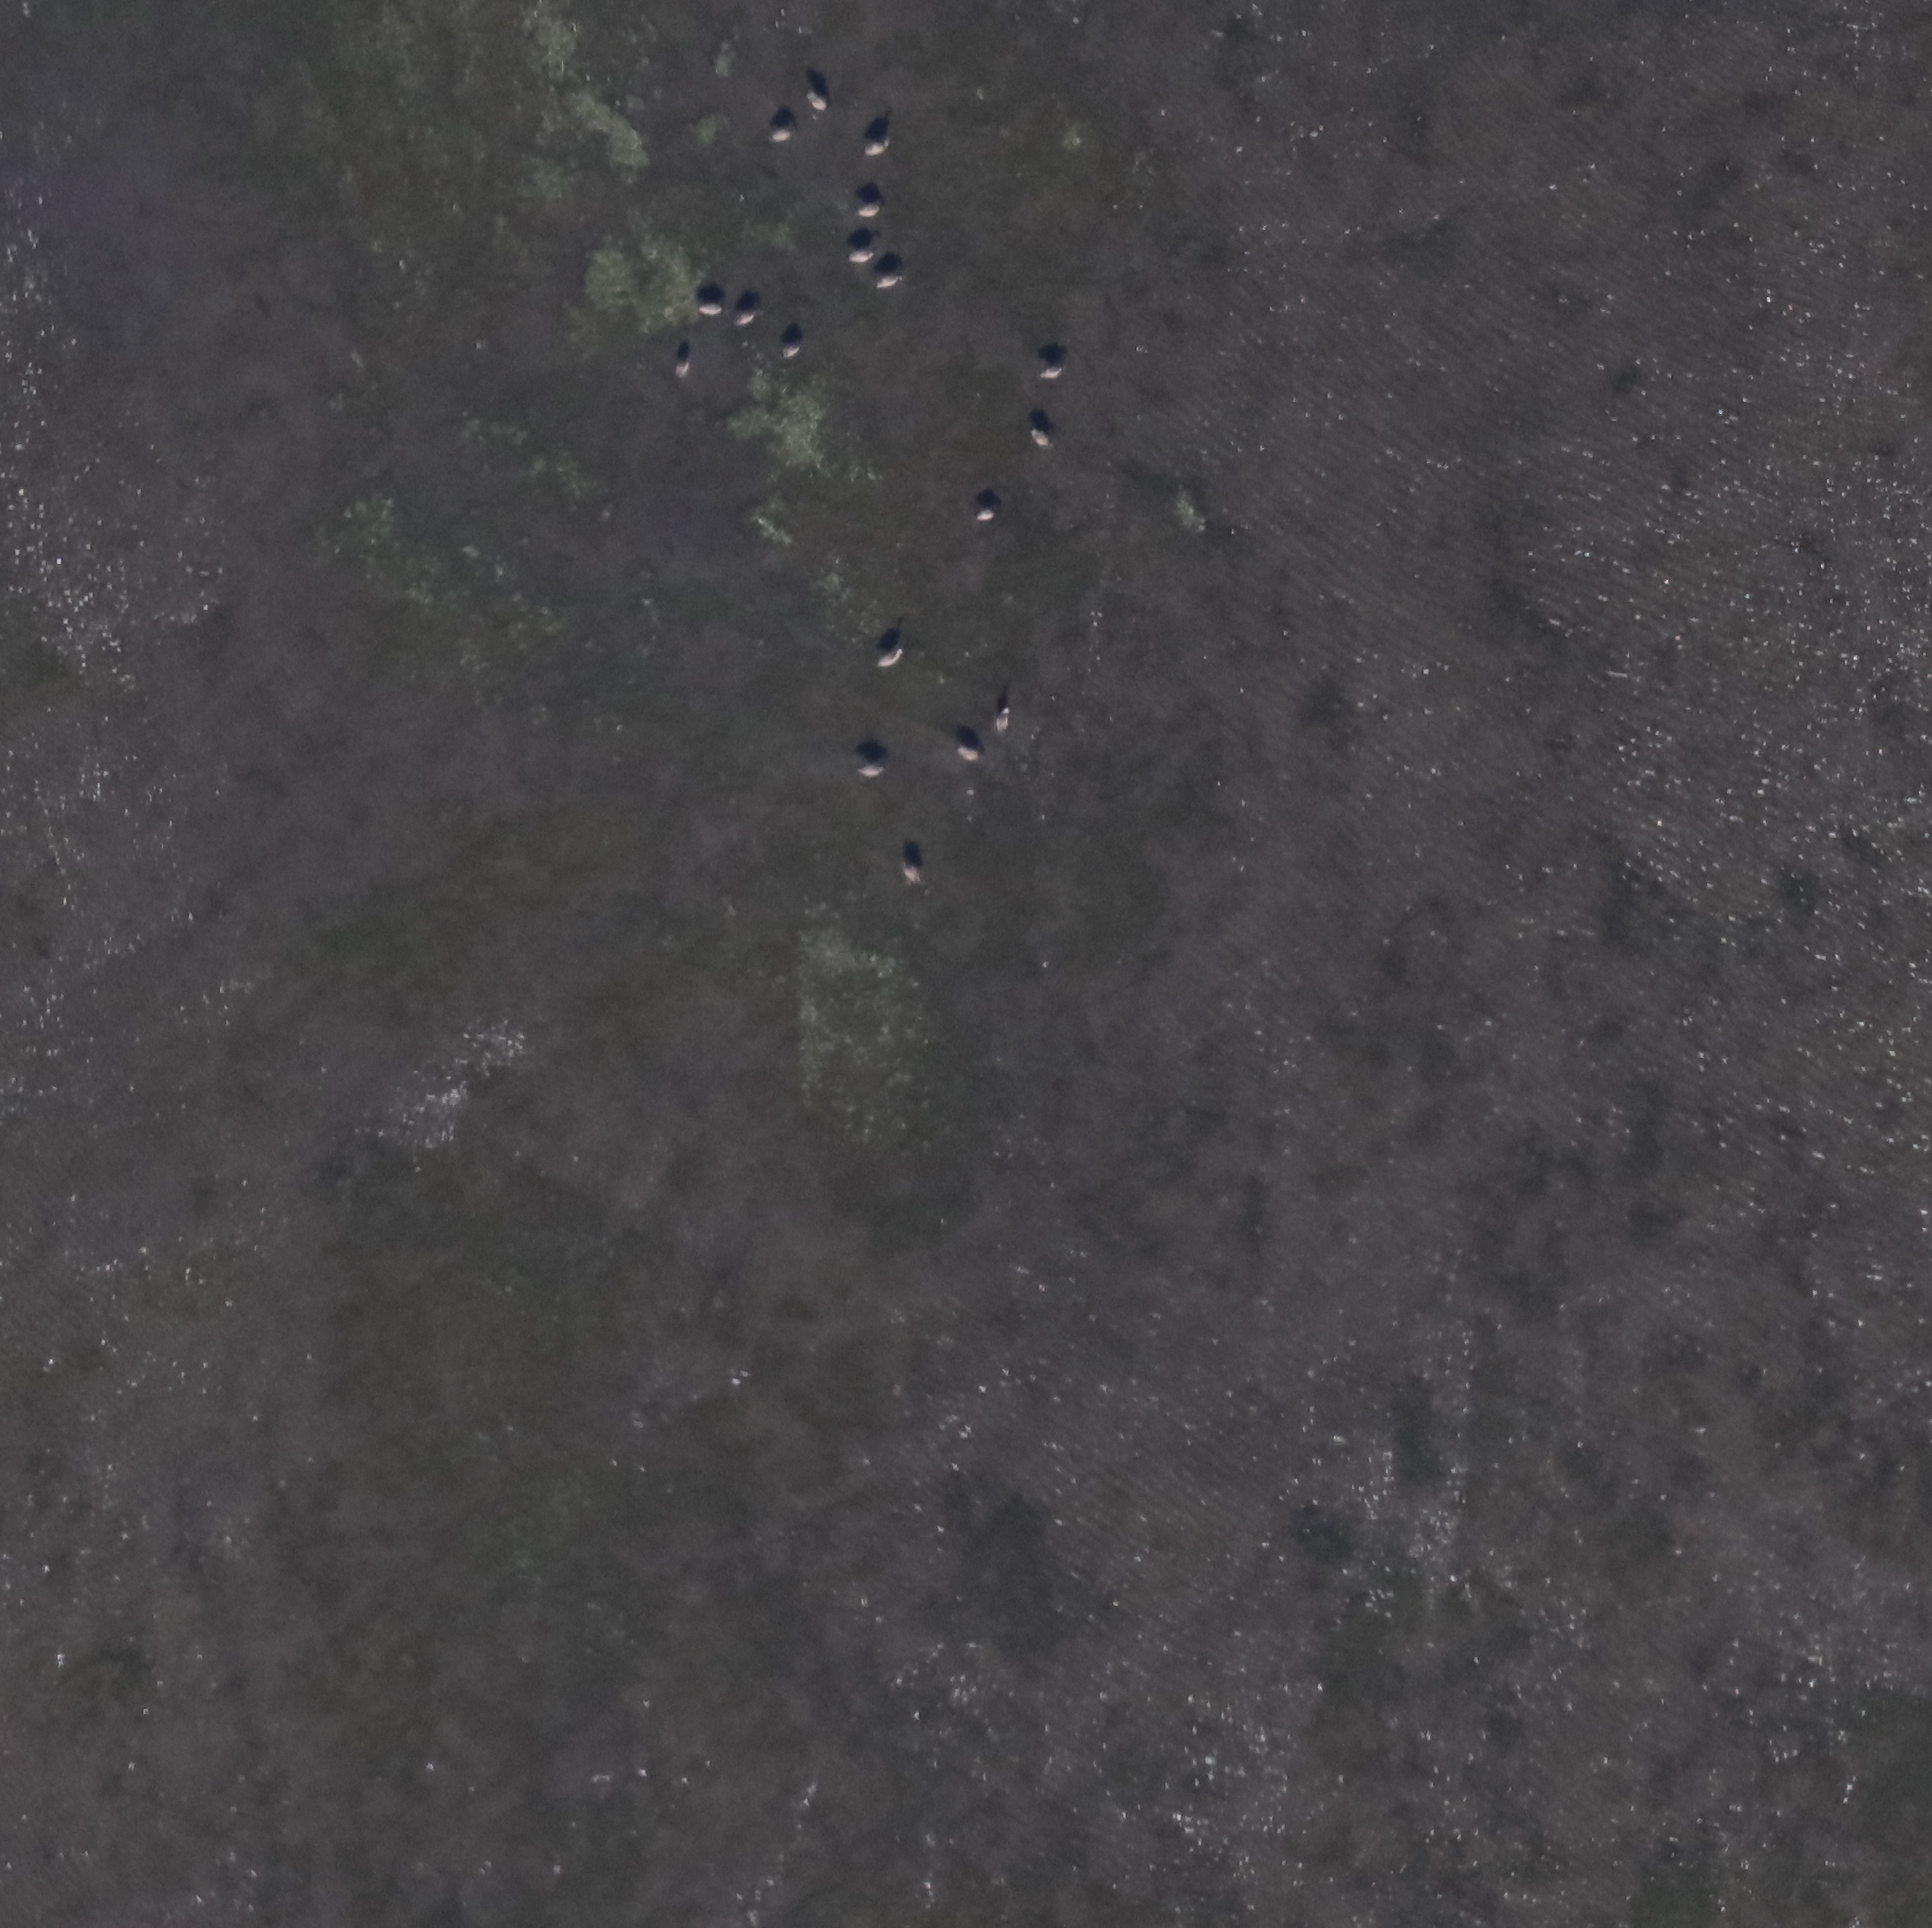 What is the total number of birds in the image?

18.